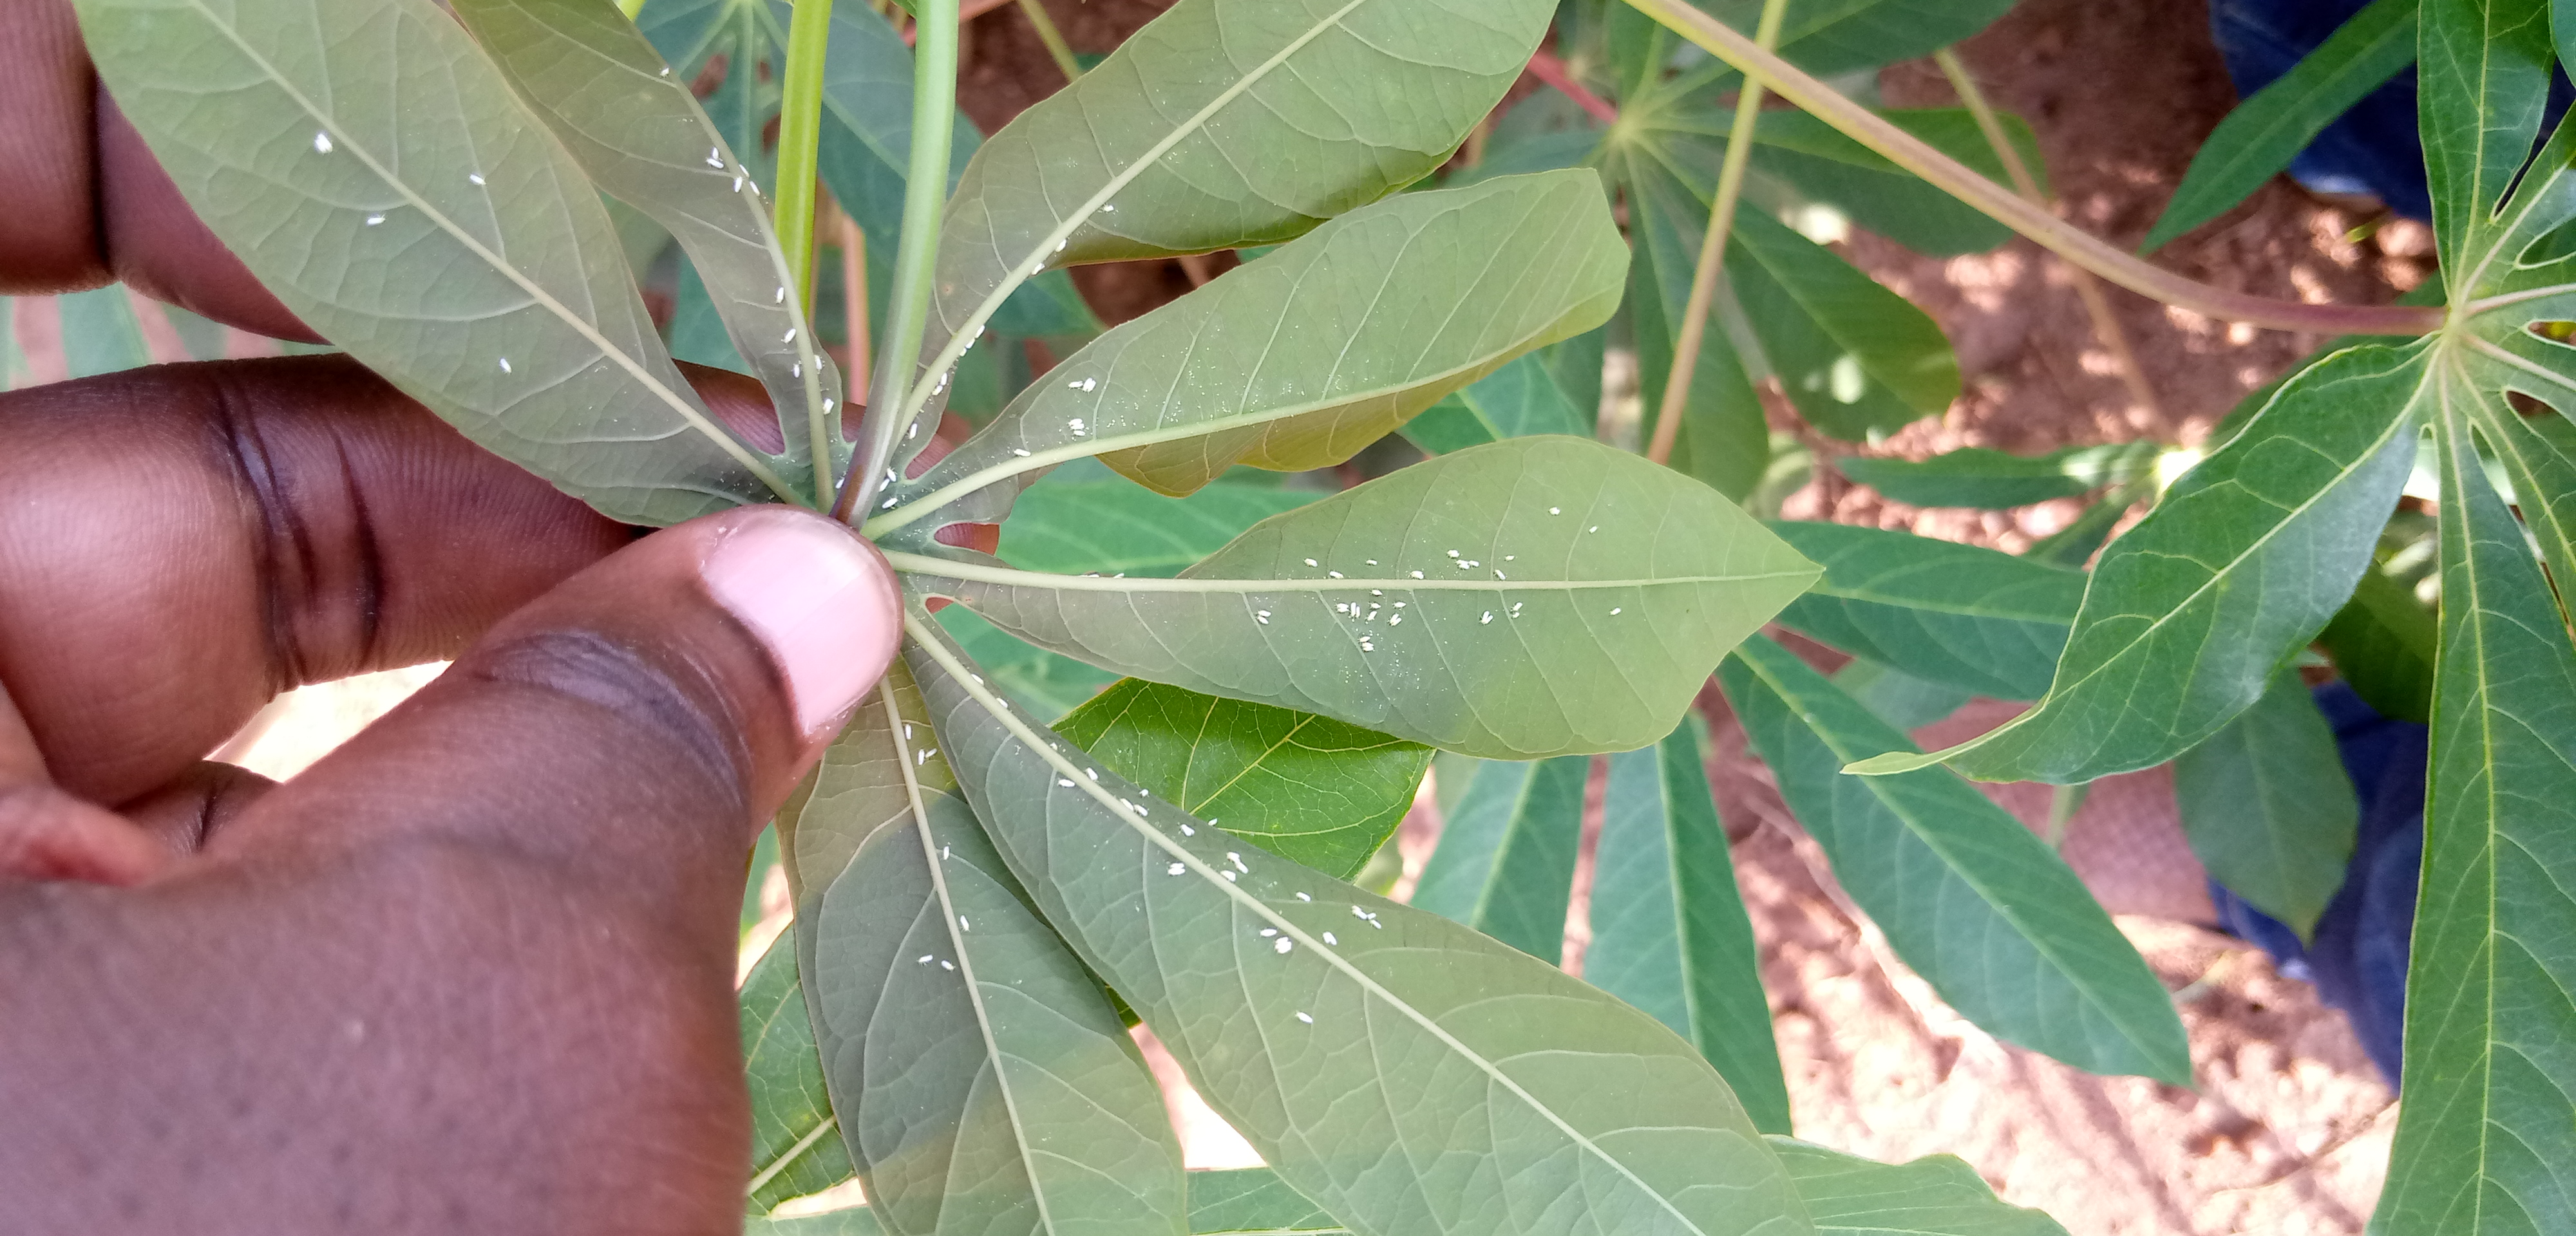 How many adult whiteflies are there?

105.